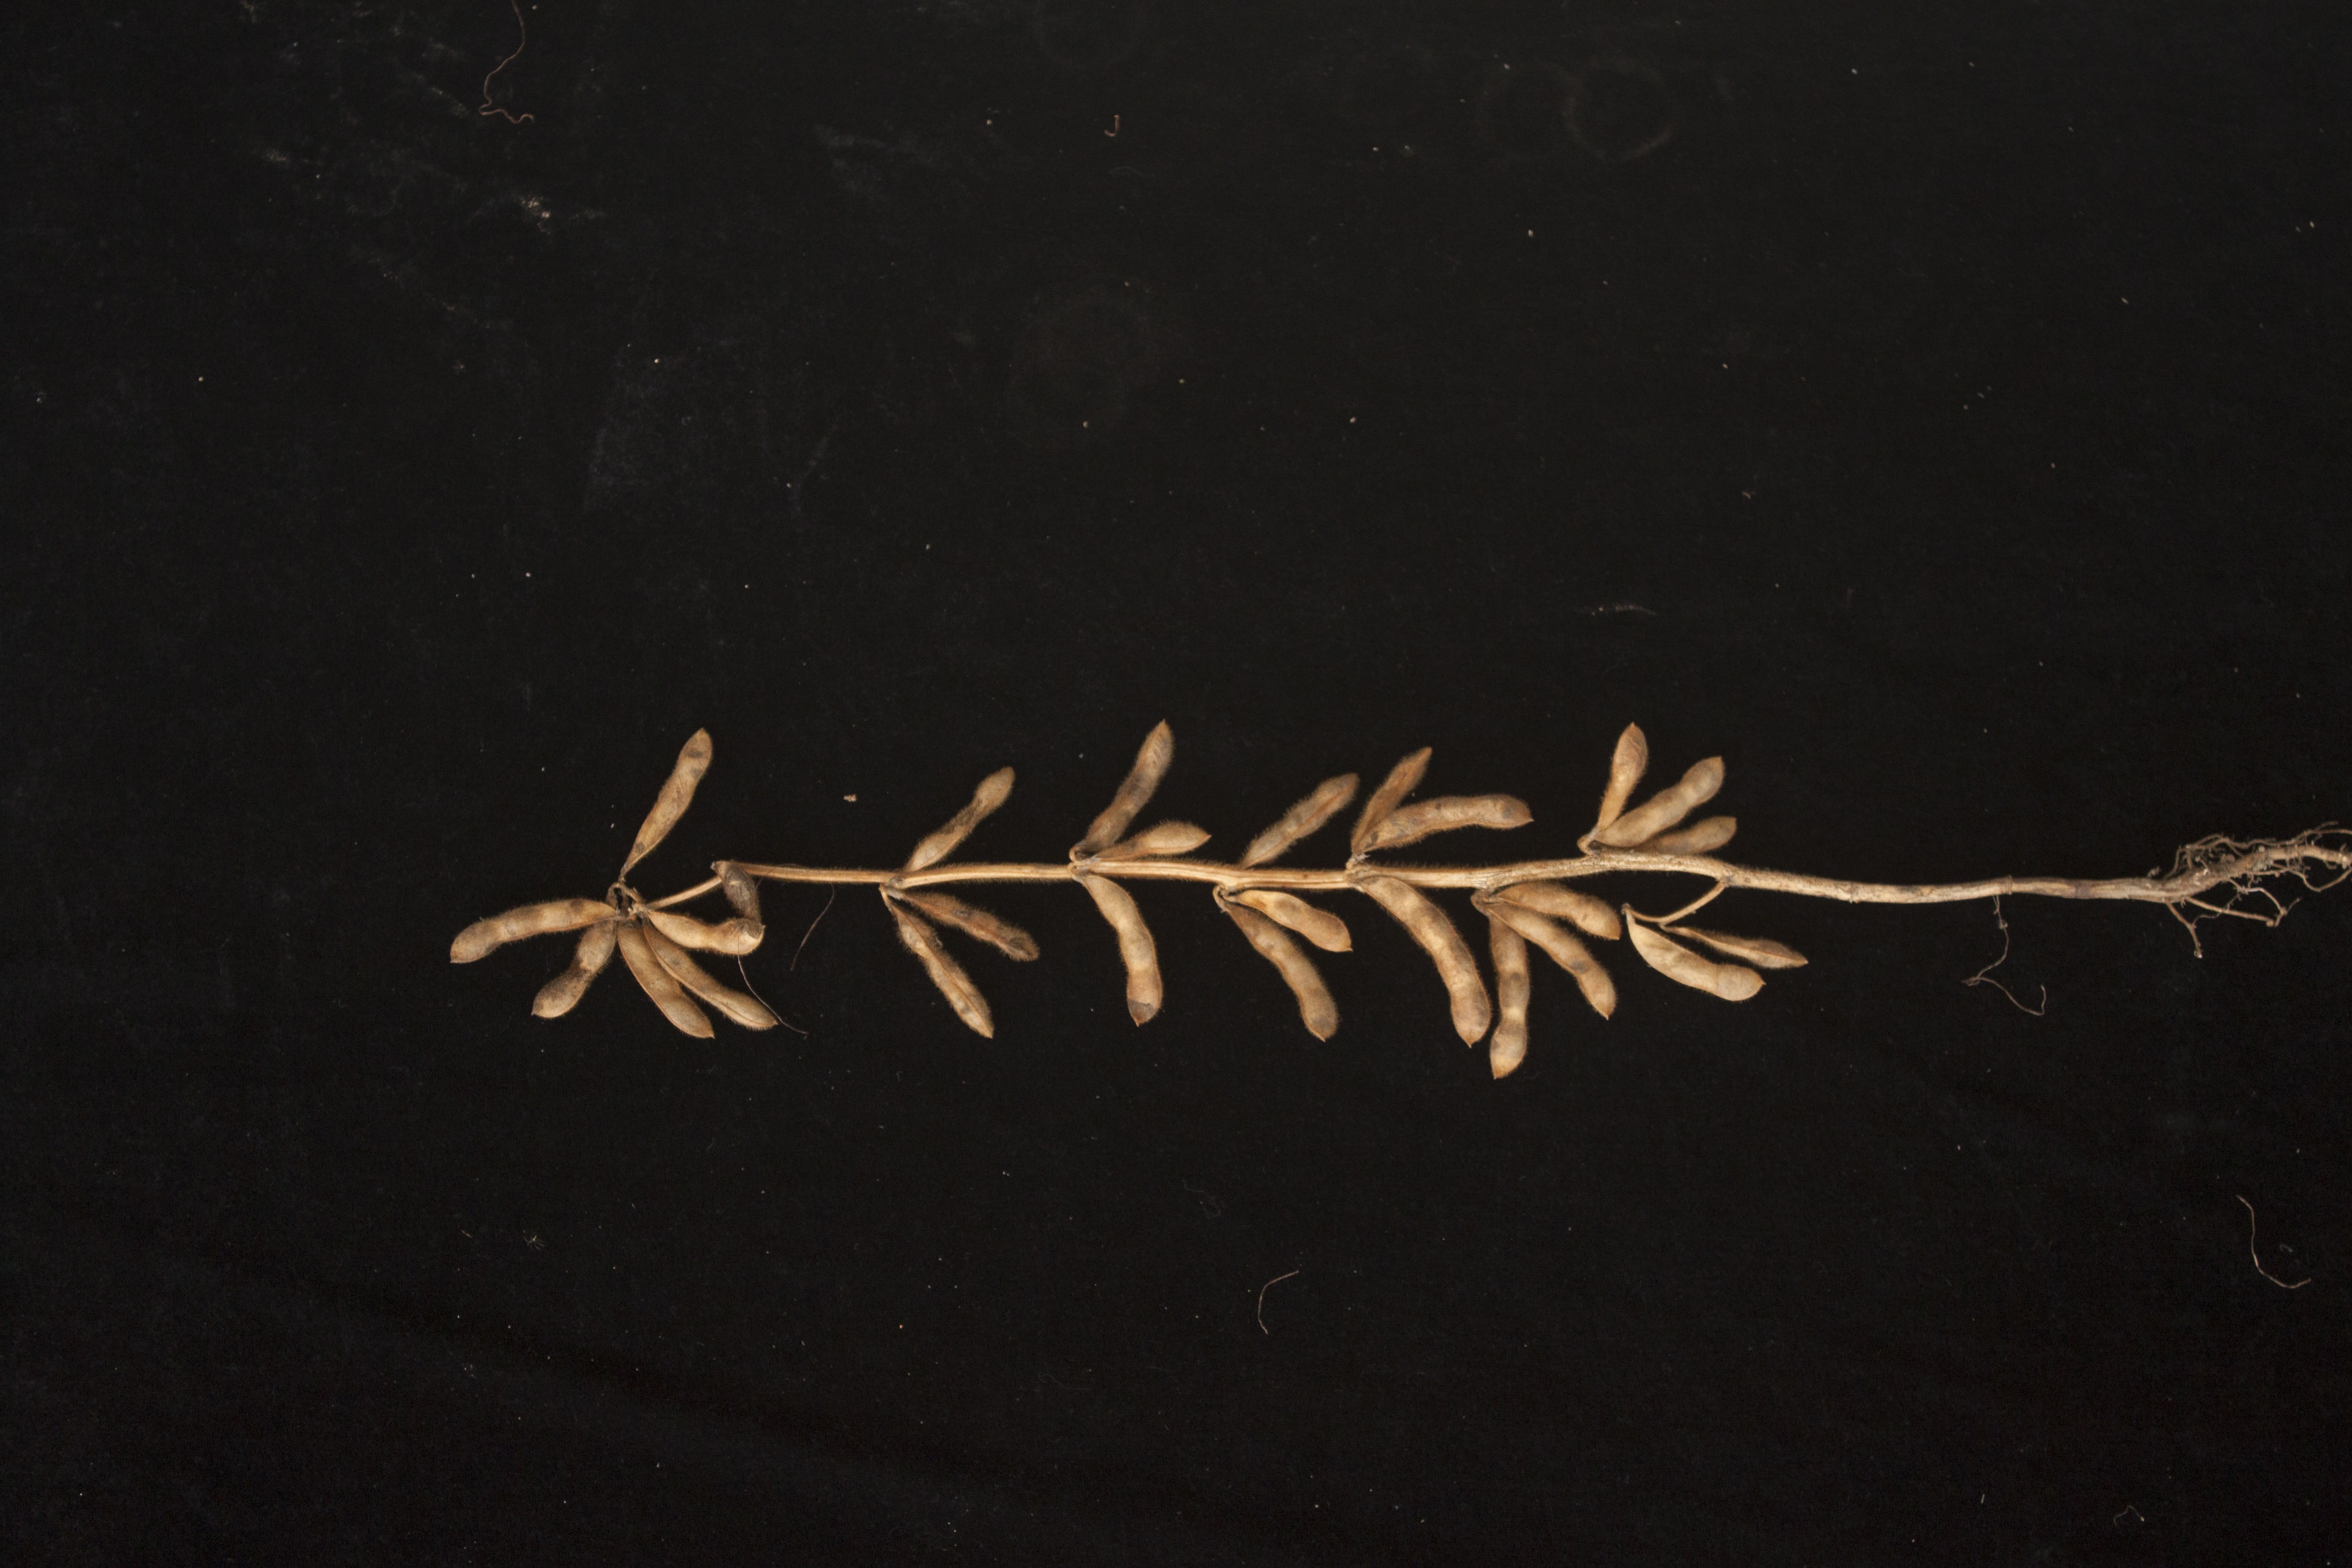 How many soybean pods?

26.